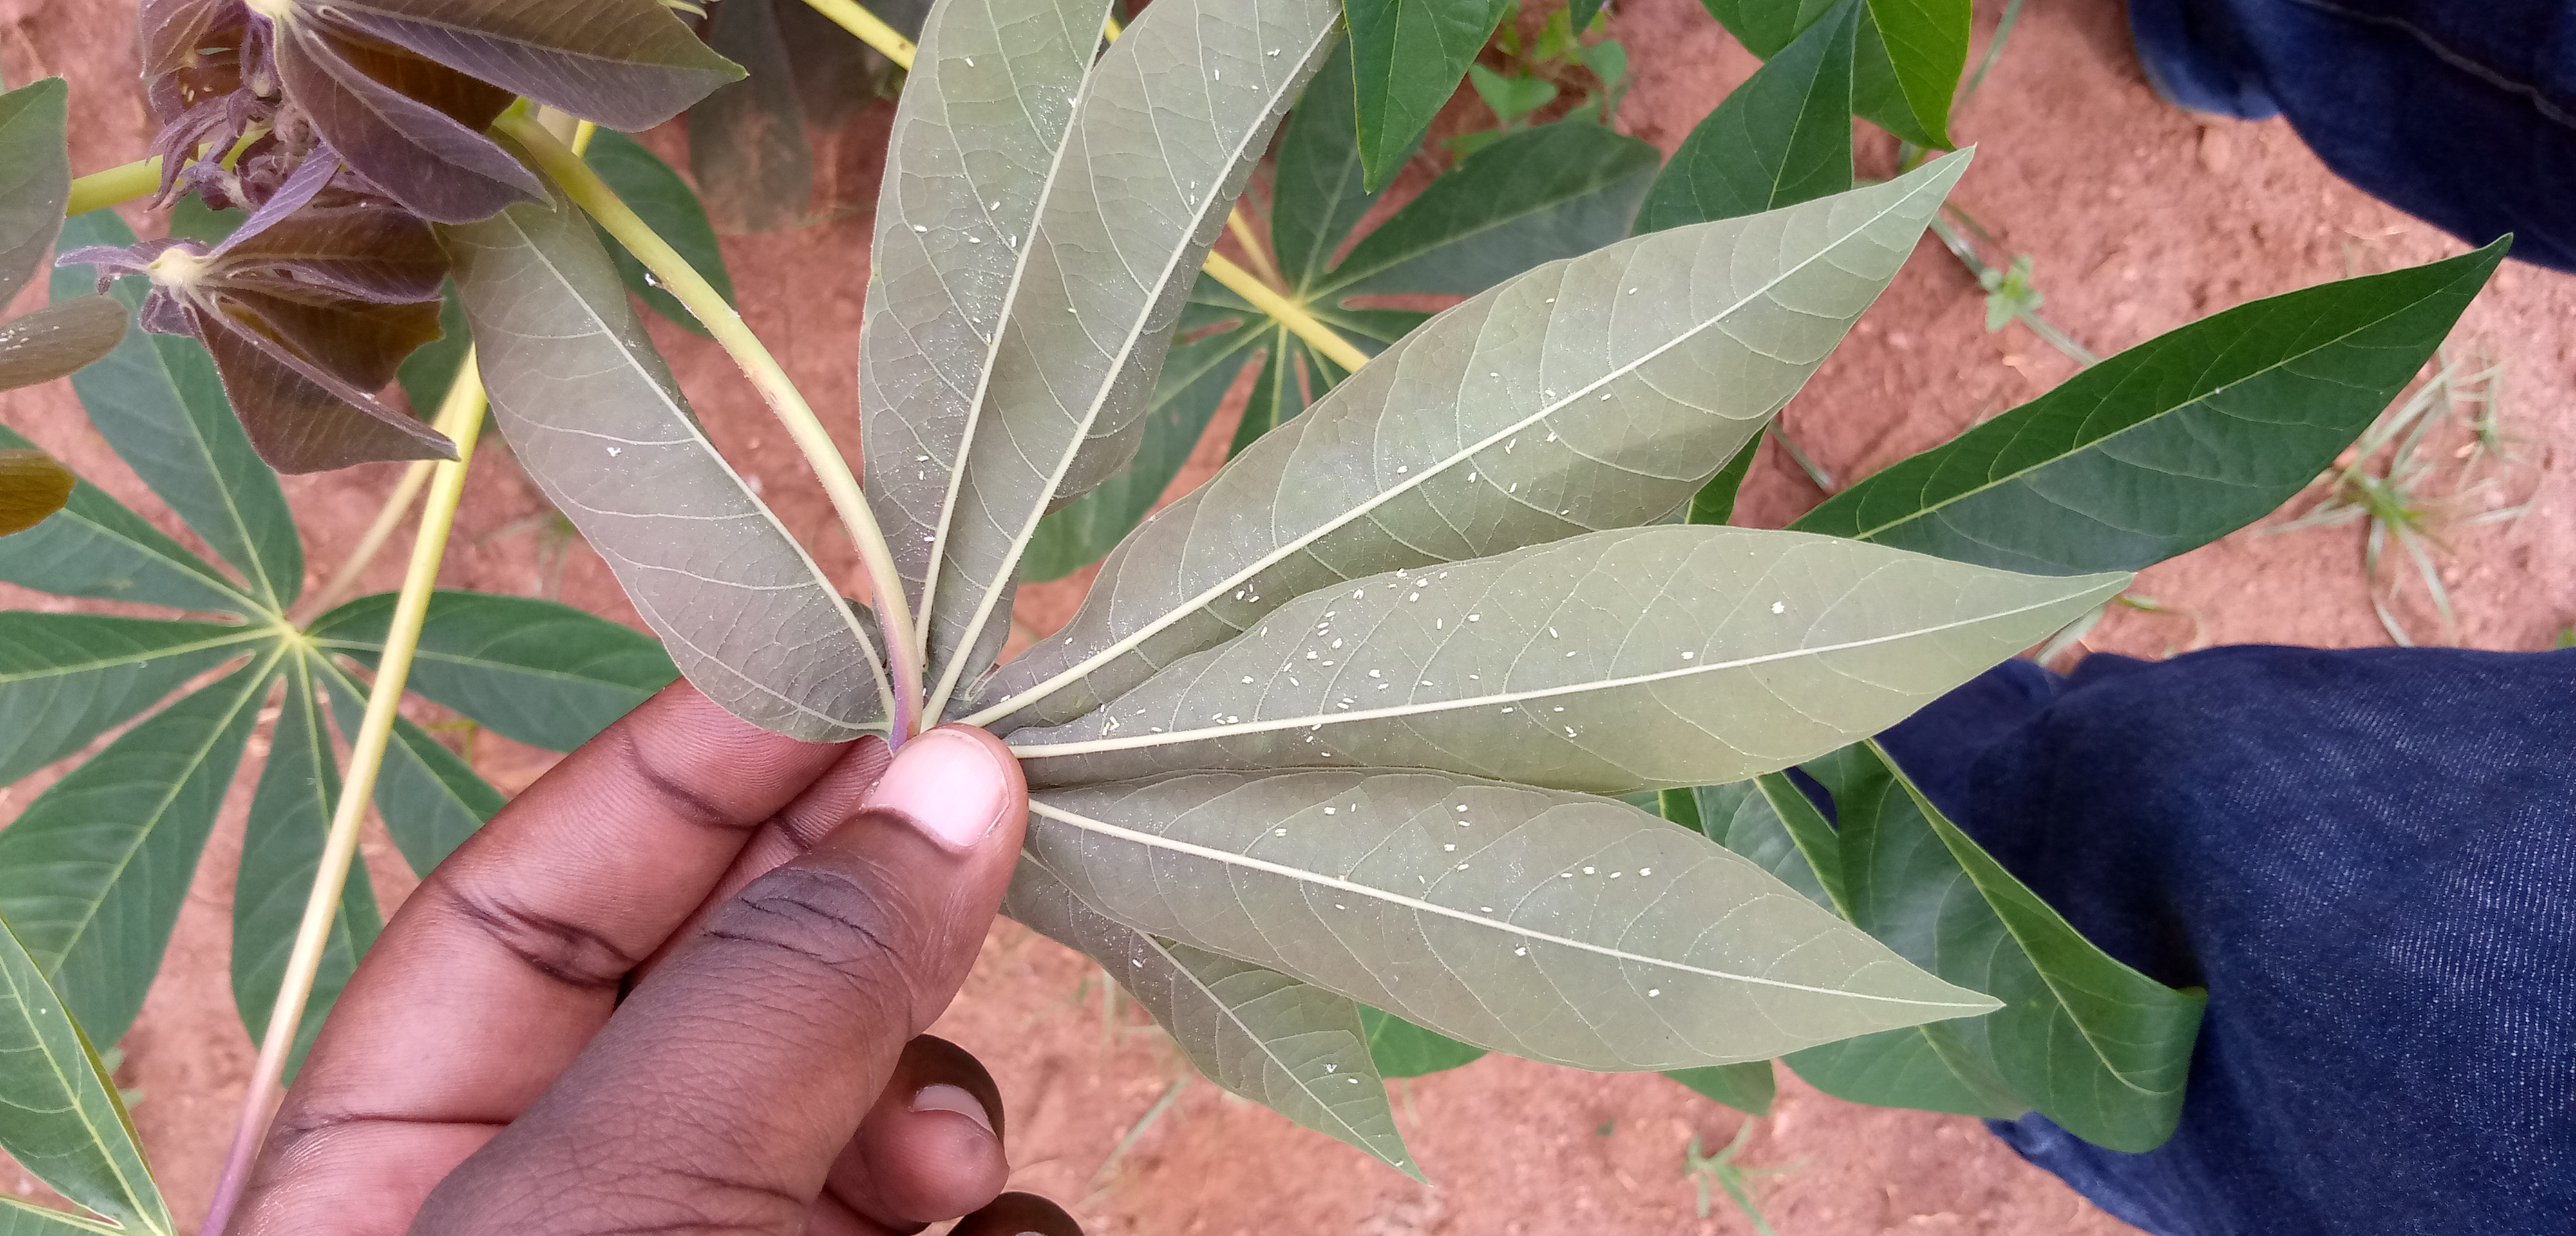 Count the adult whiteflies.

124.